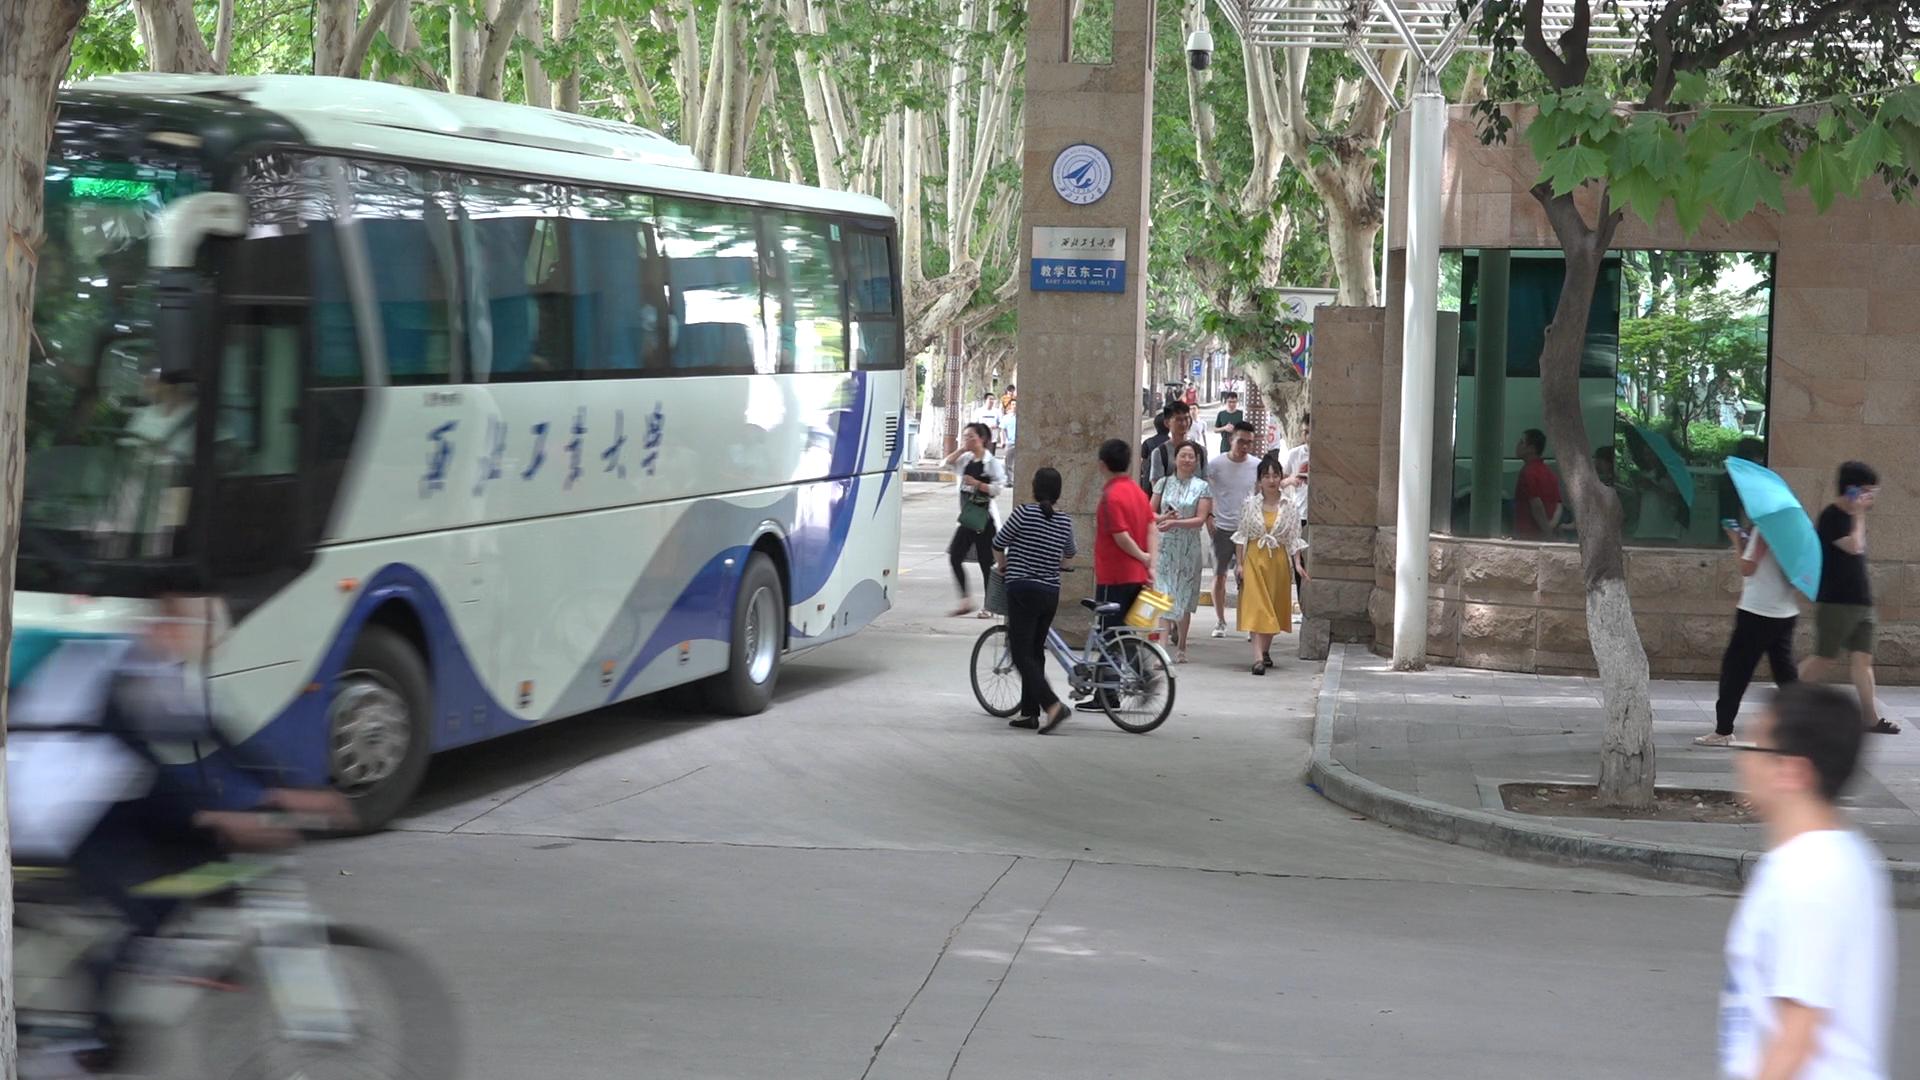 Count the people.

25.